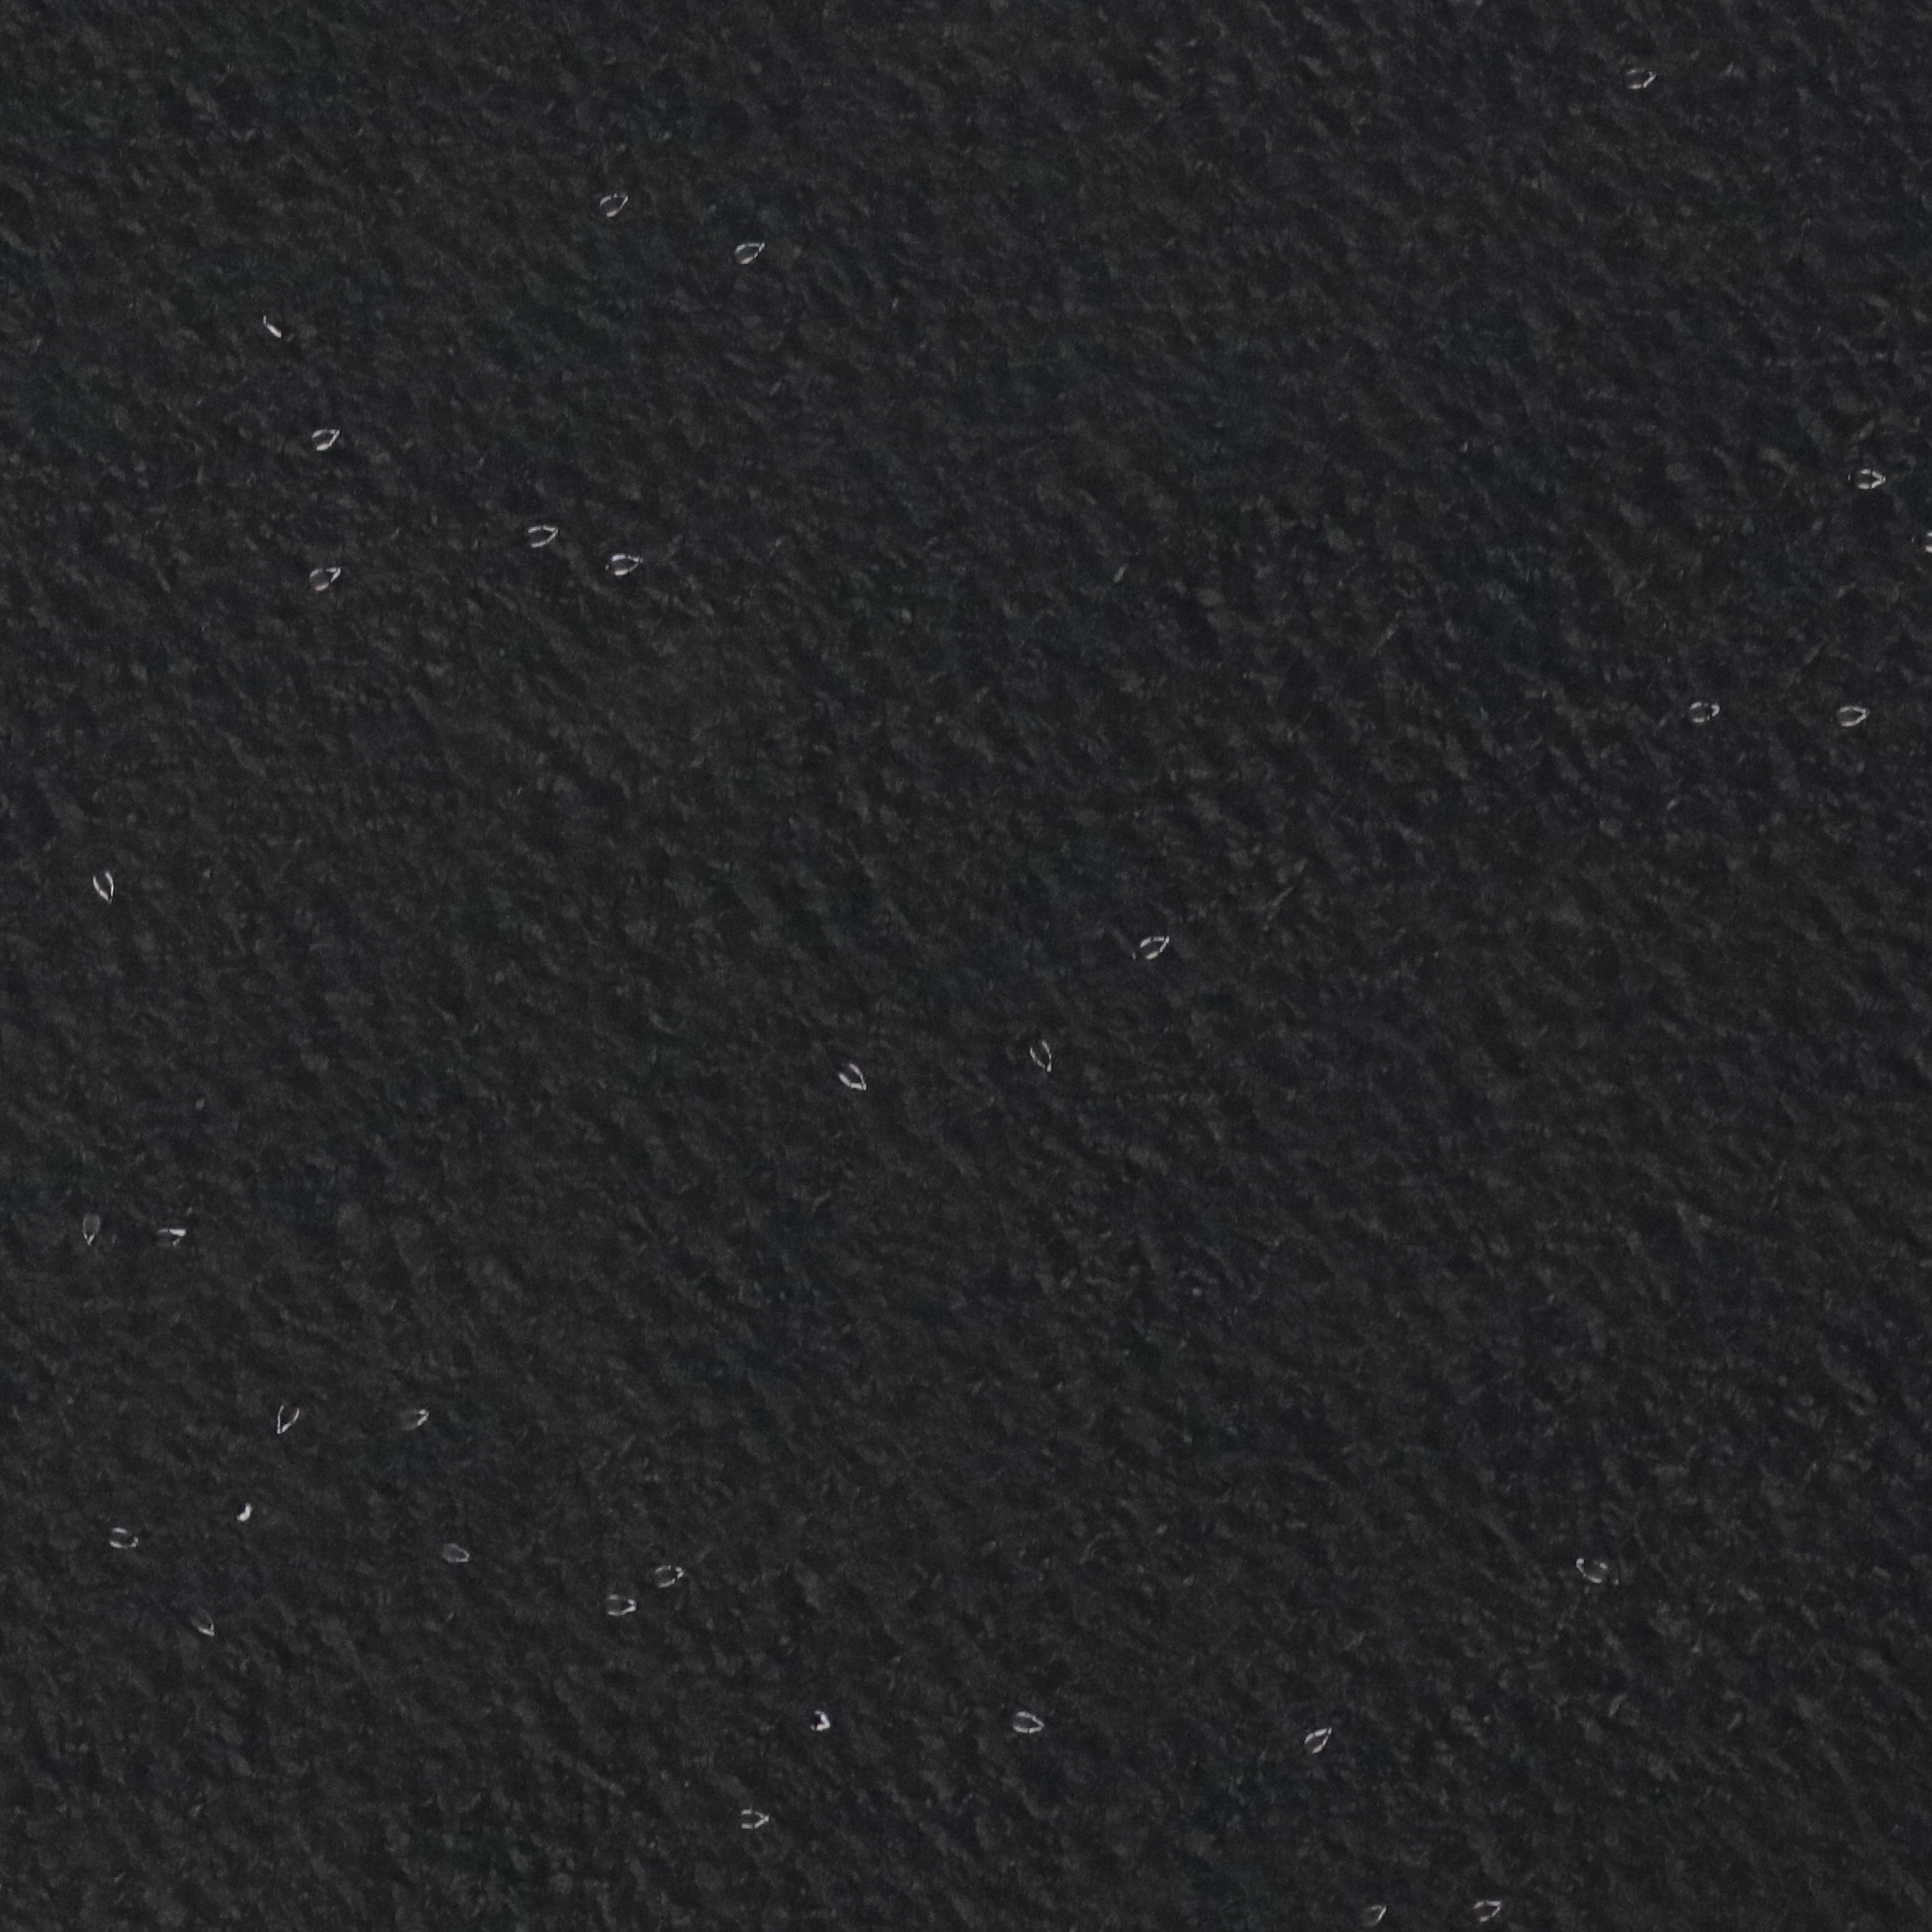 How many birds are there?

32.